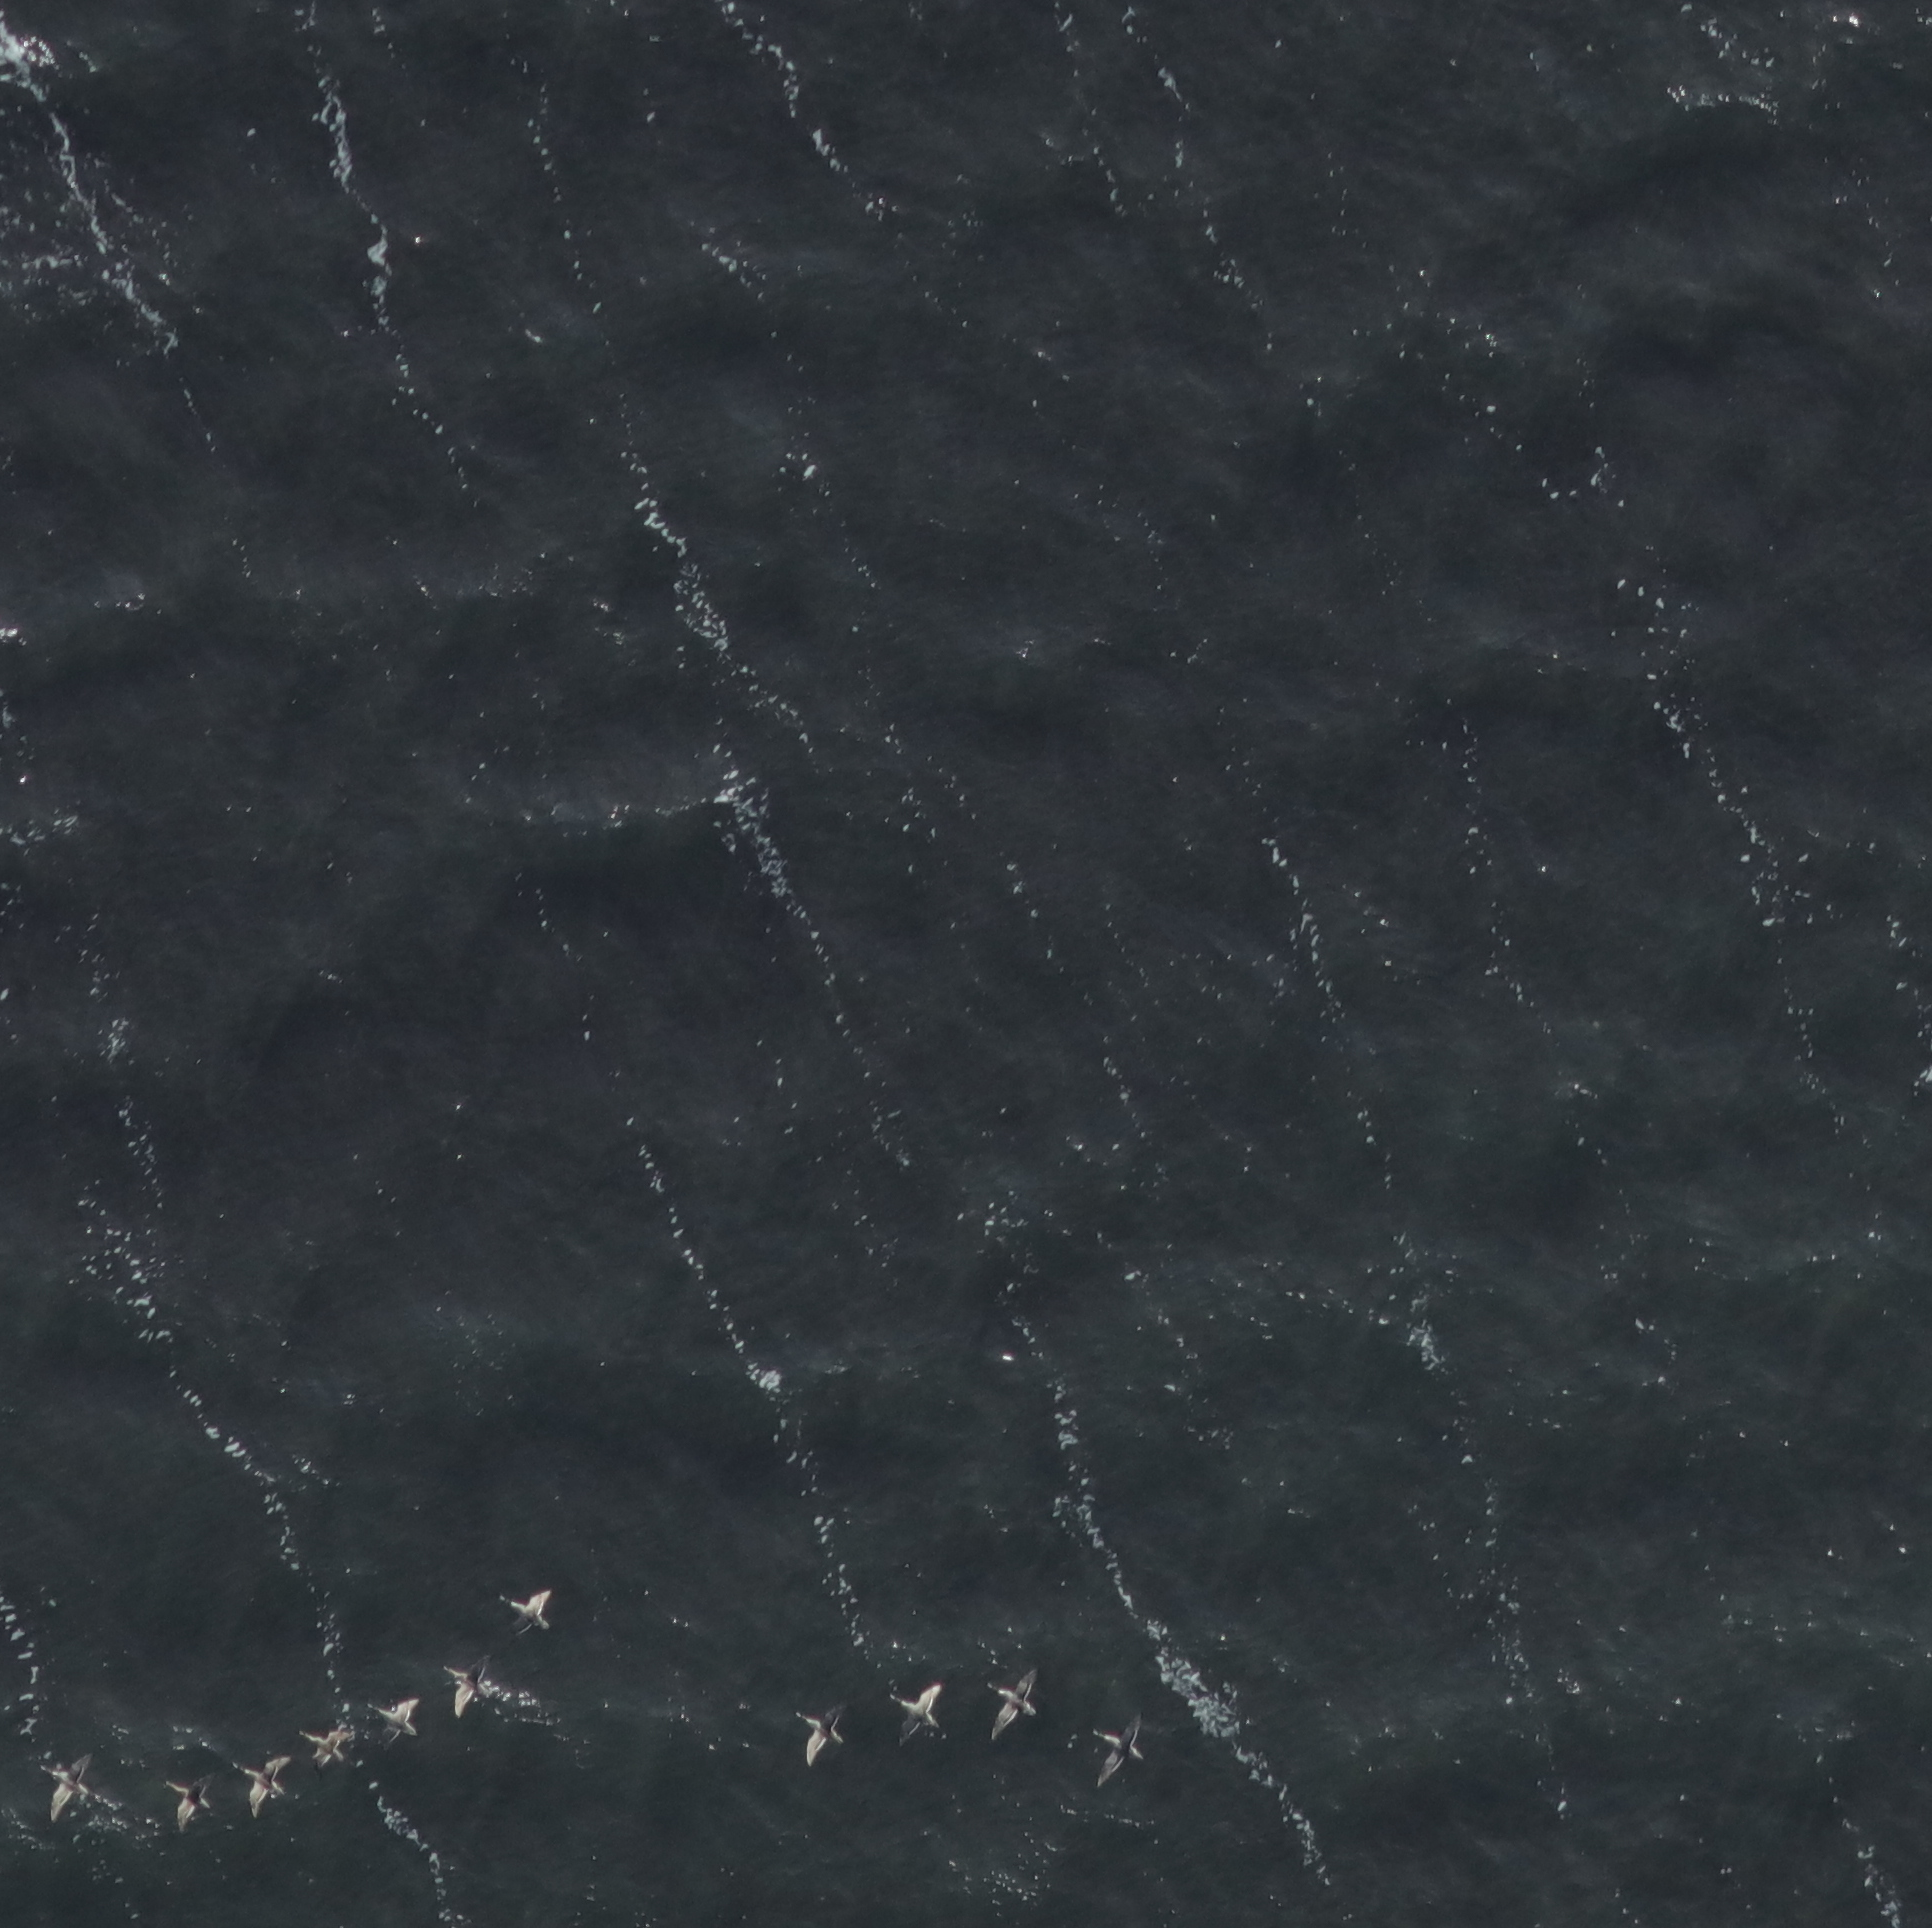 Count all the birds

11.